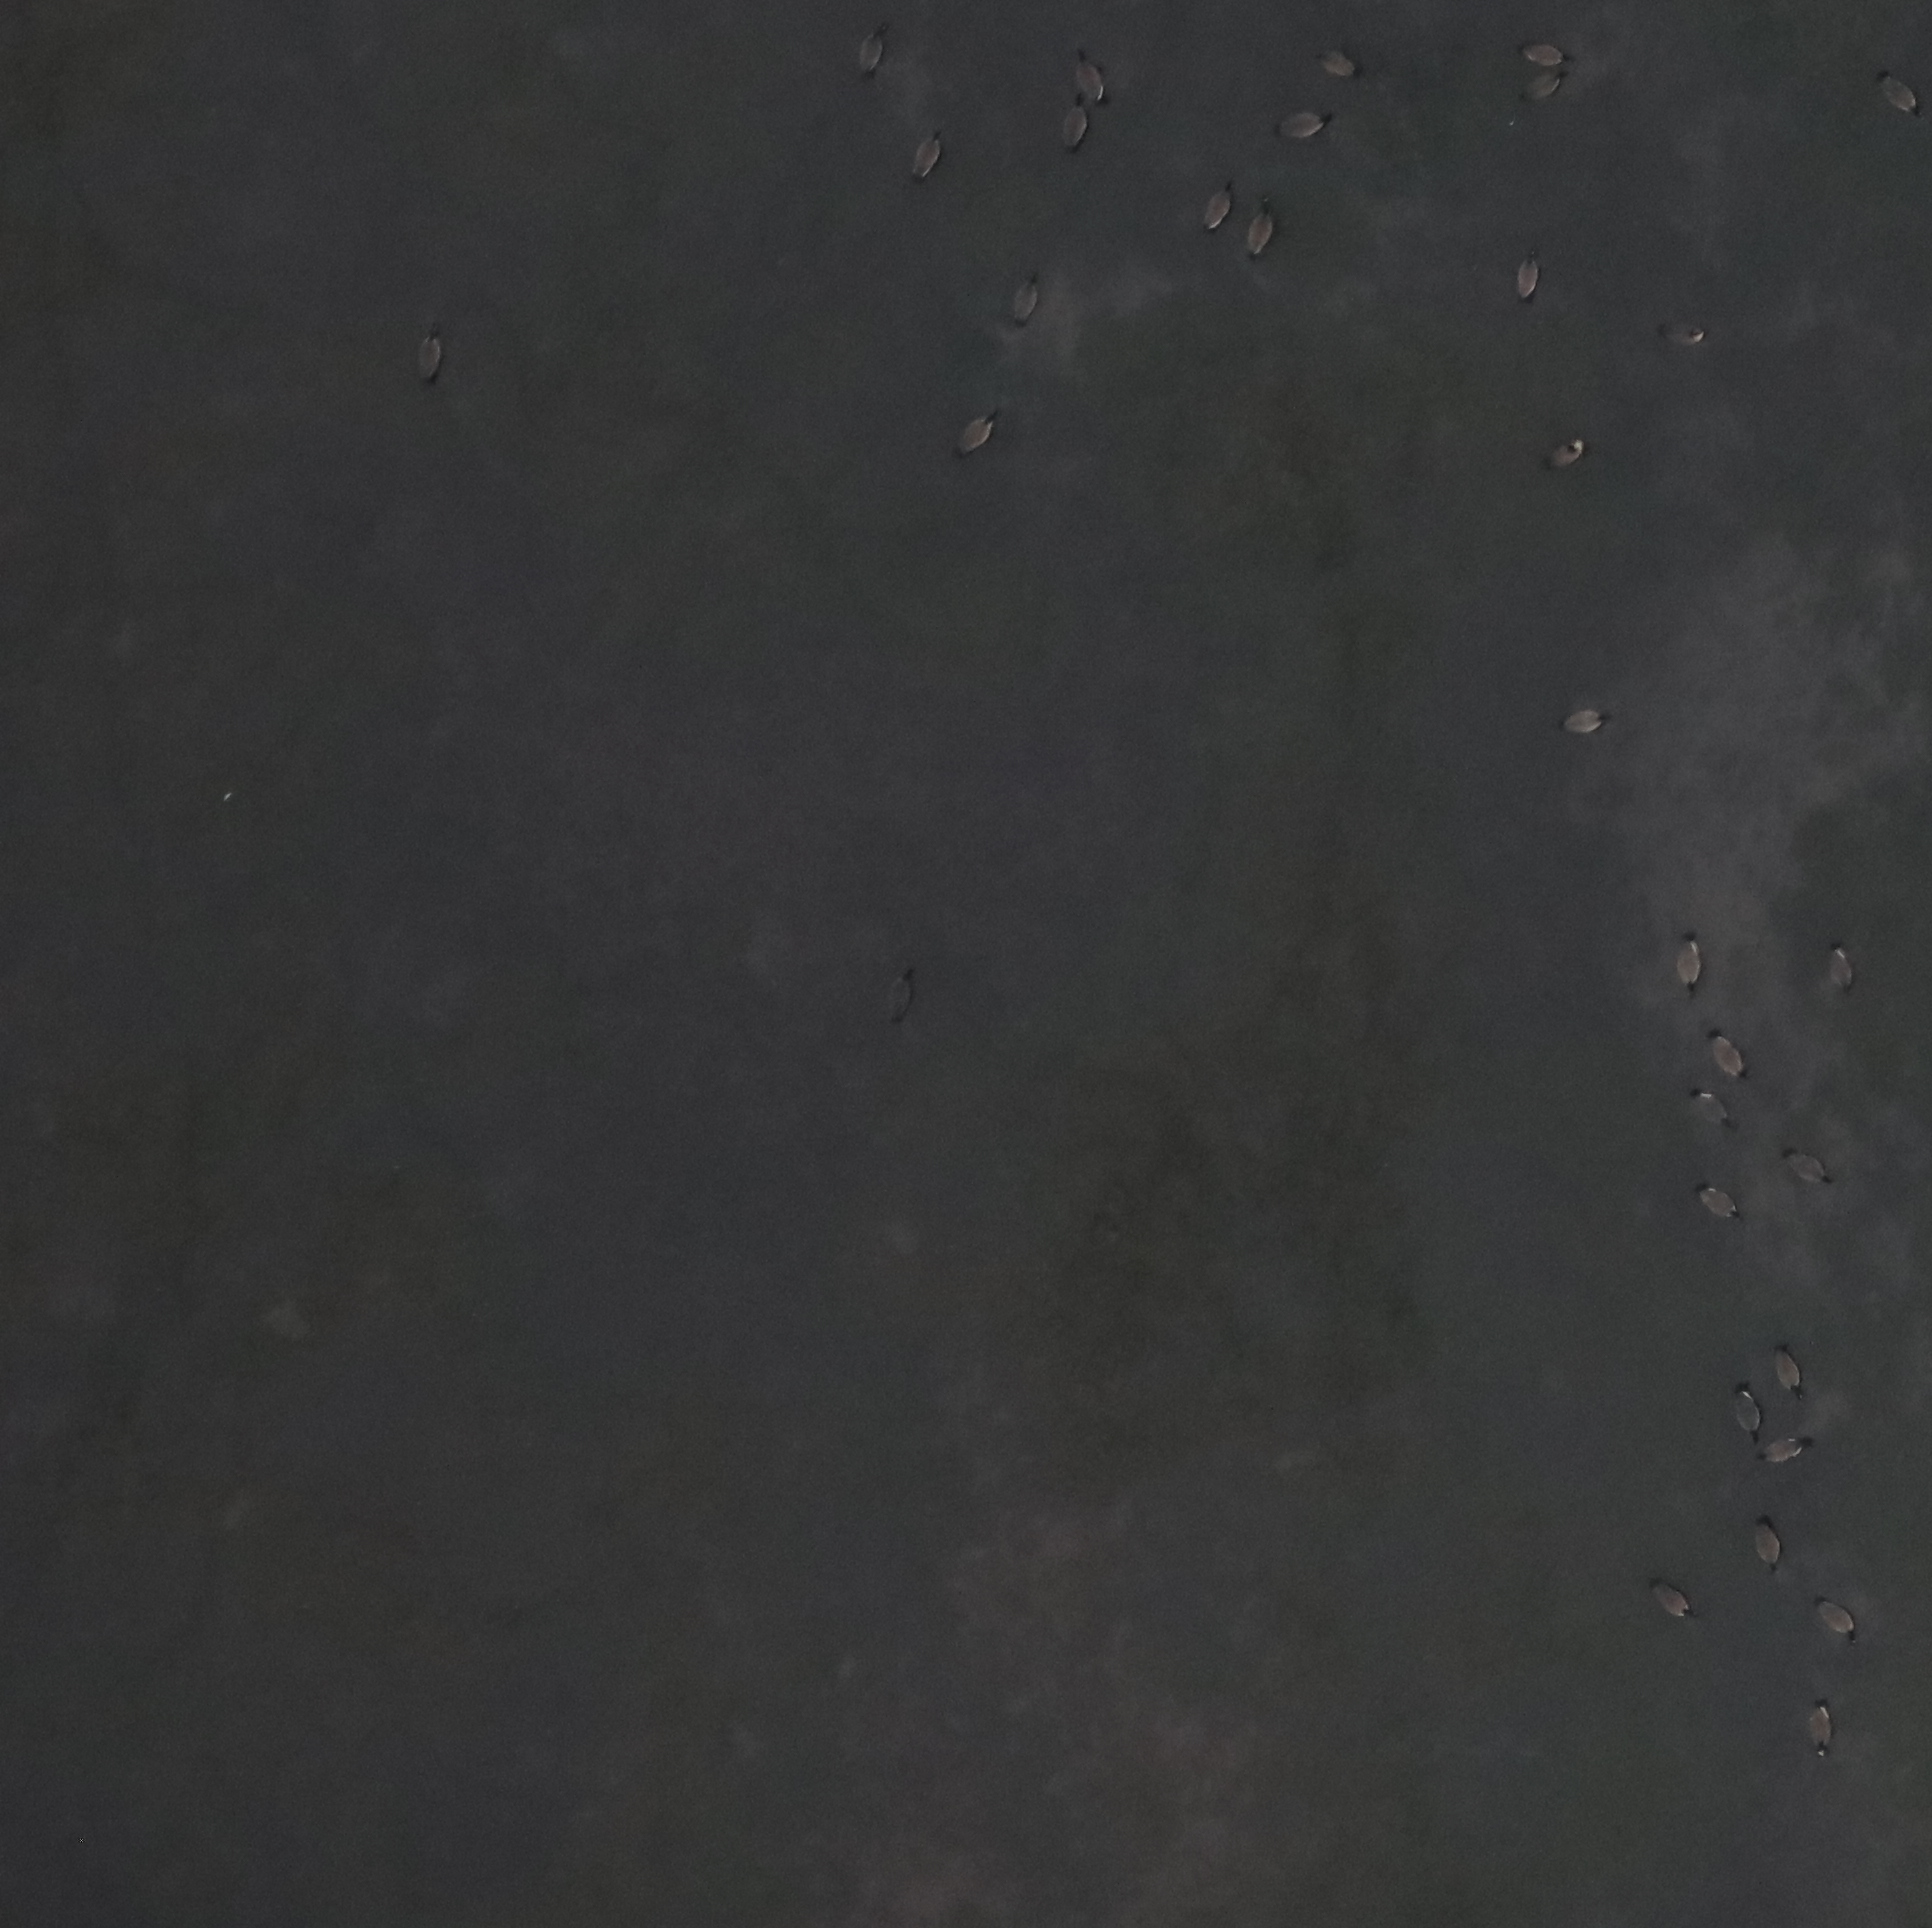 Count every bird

31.